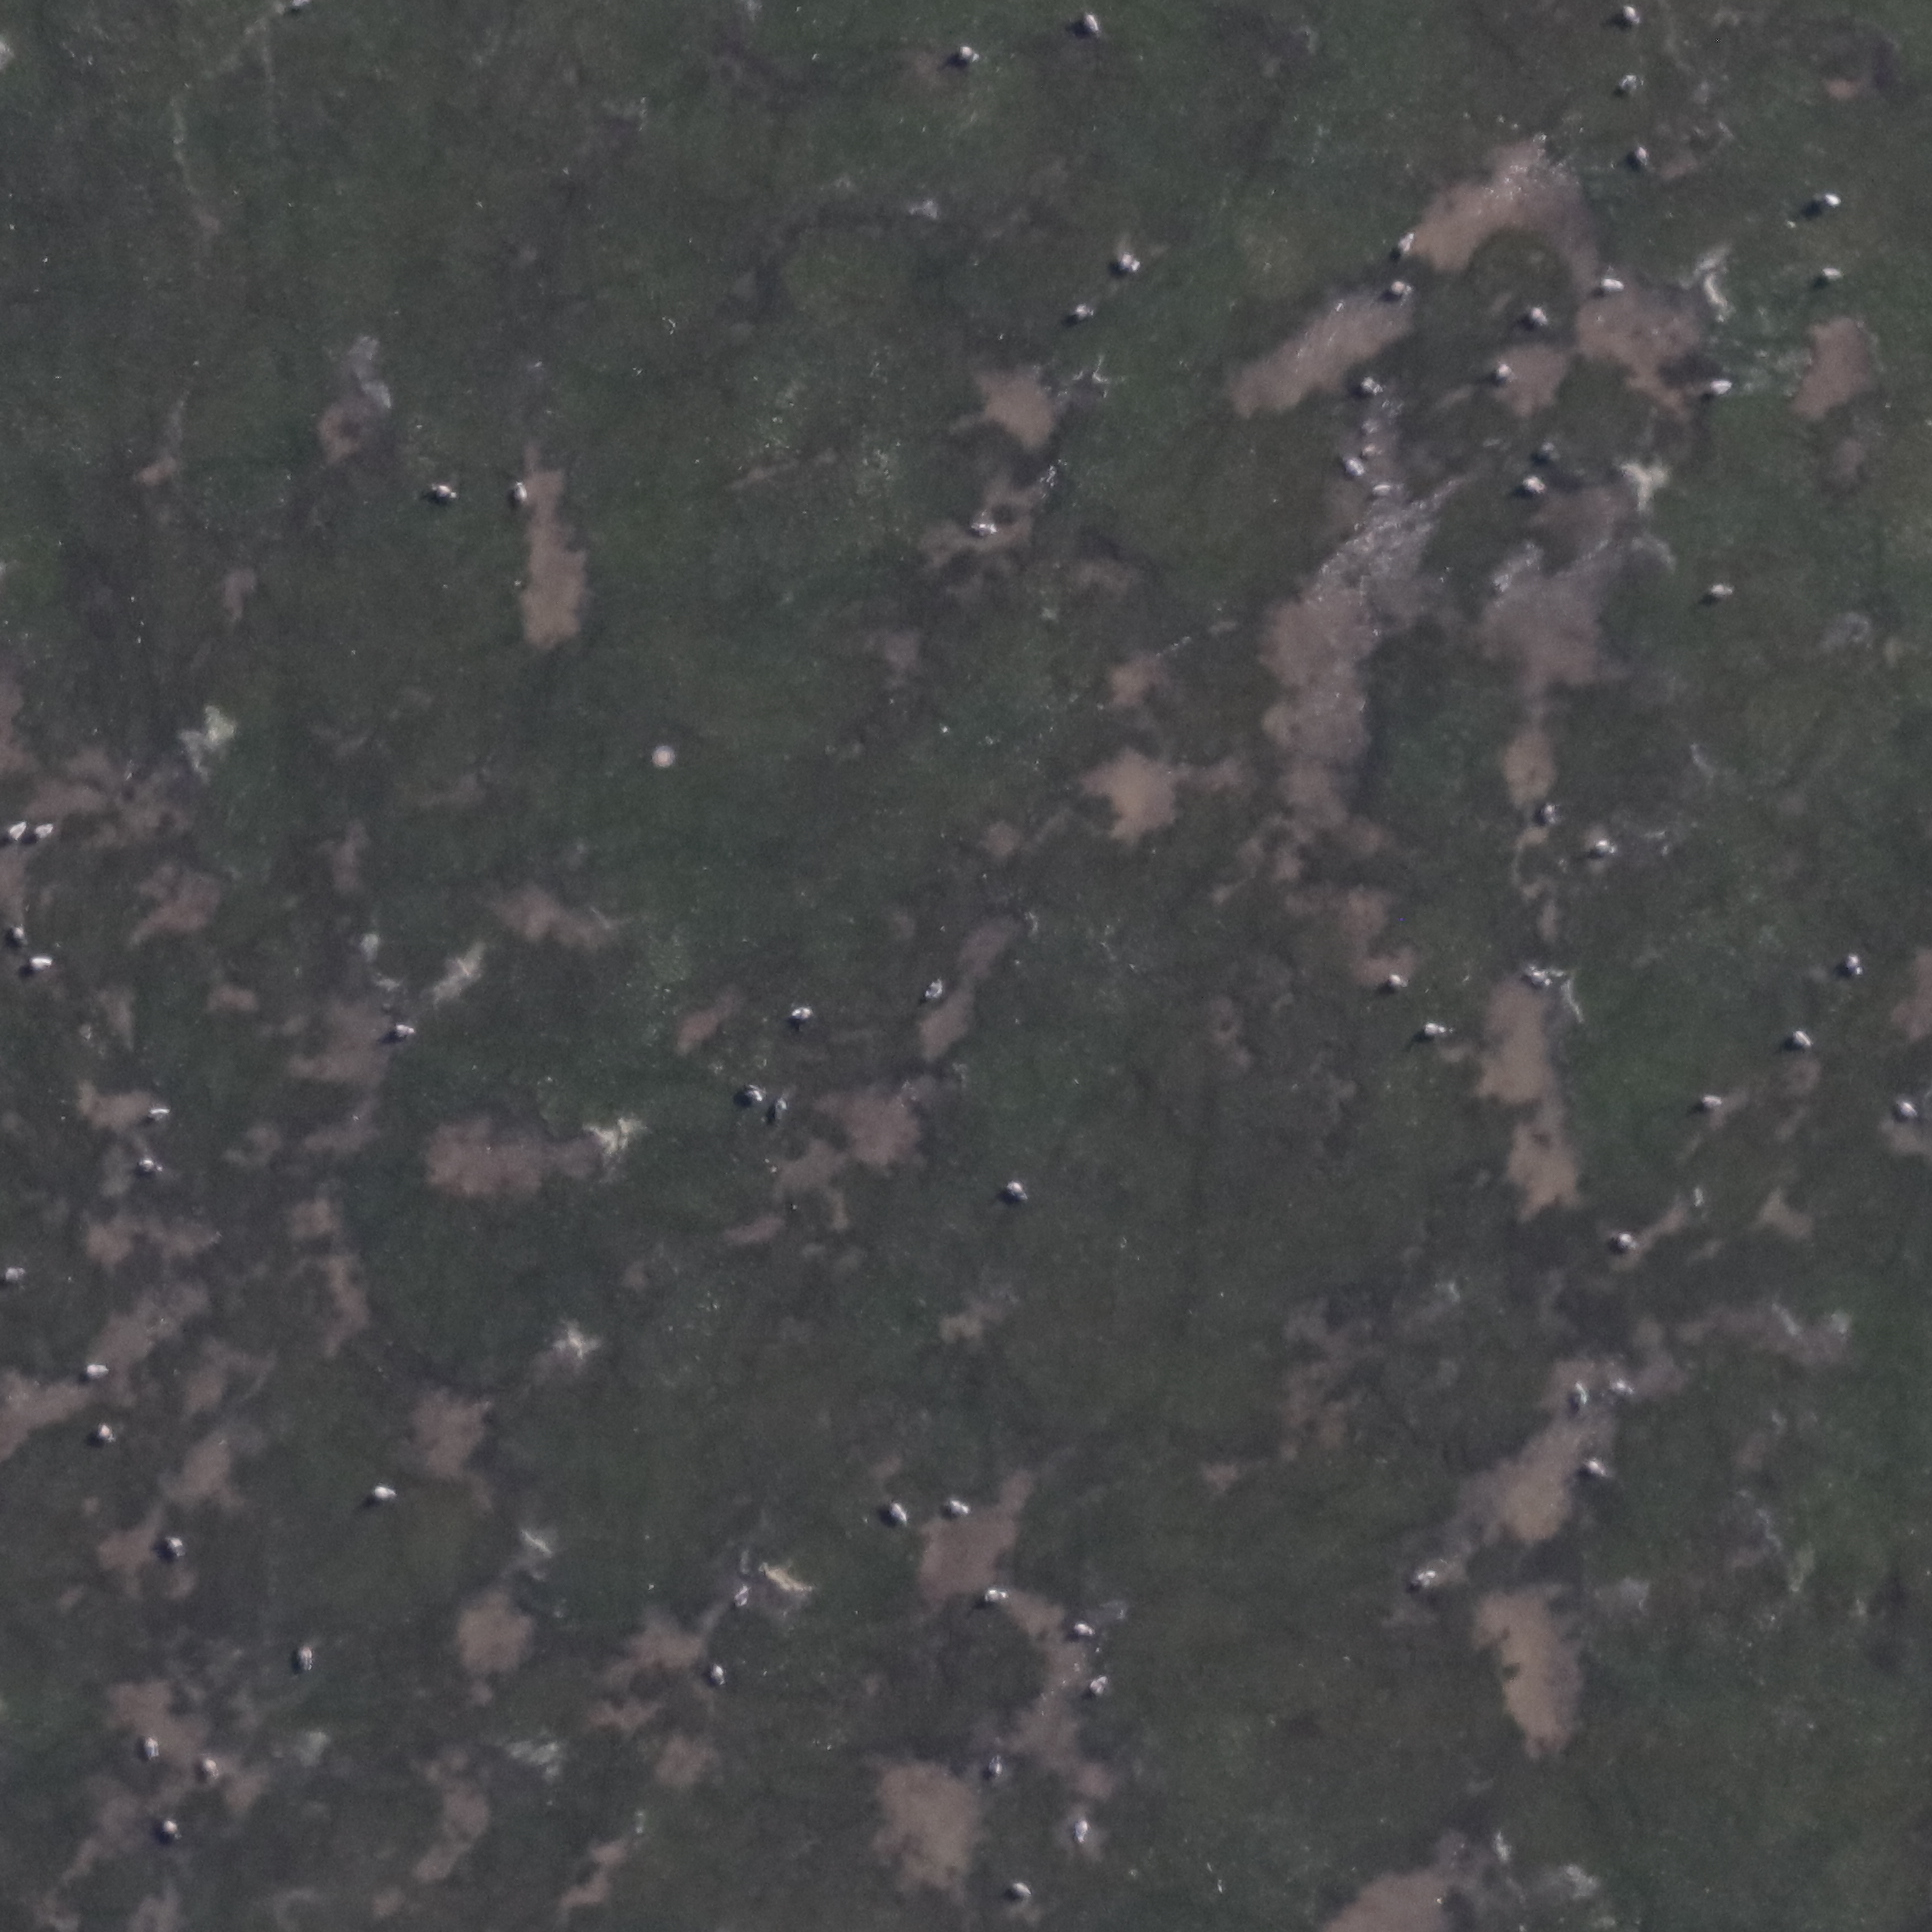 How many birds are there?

71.